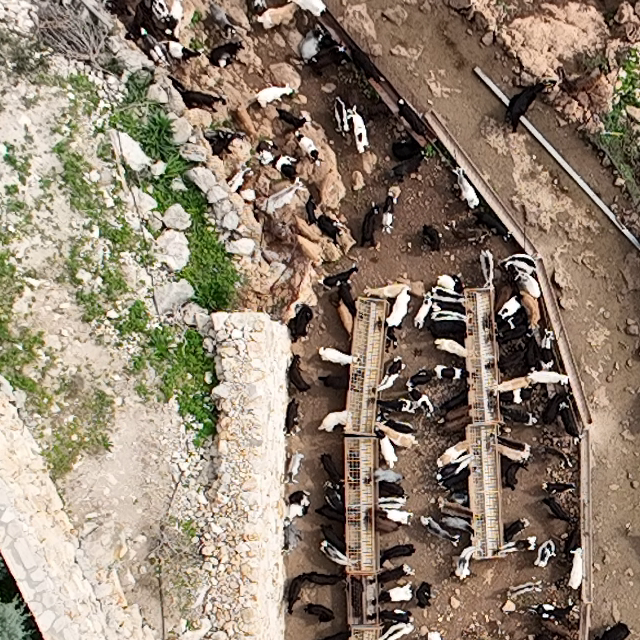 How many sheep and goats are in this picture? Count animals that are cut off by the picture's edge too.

139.